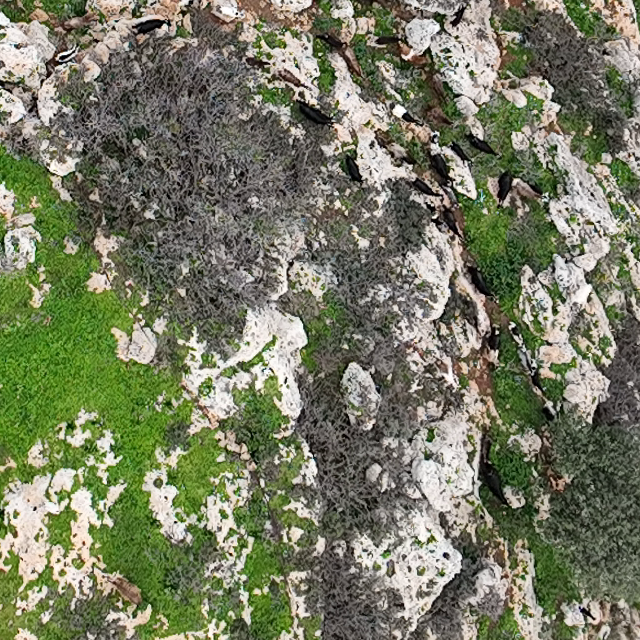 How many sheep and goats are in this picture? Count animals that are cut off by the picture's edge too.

40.